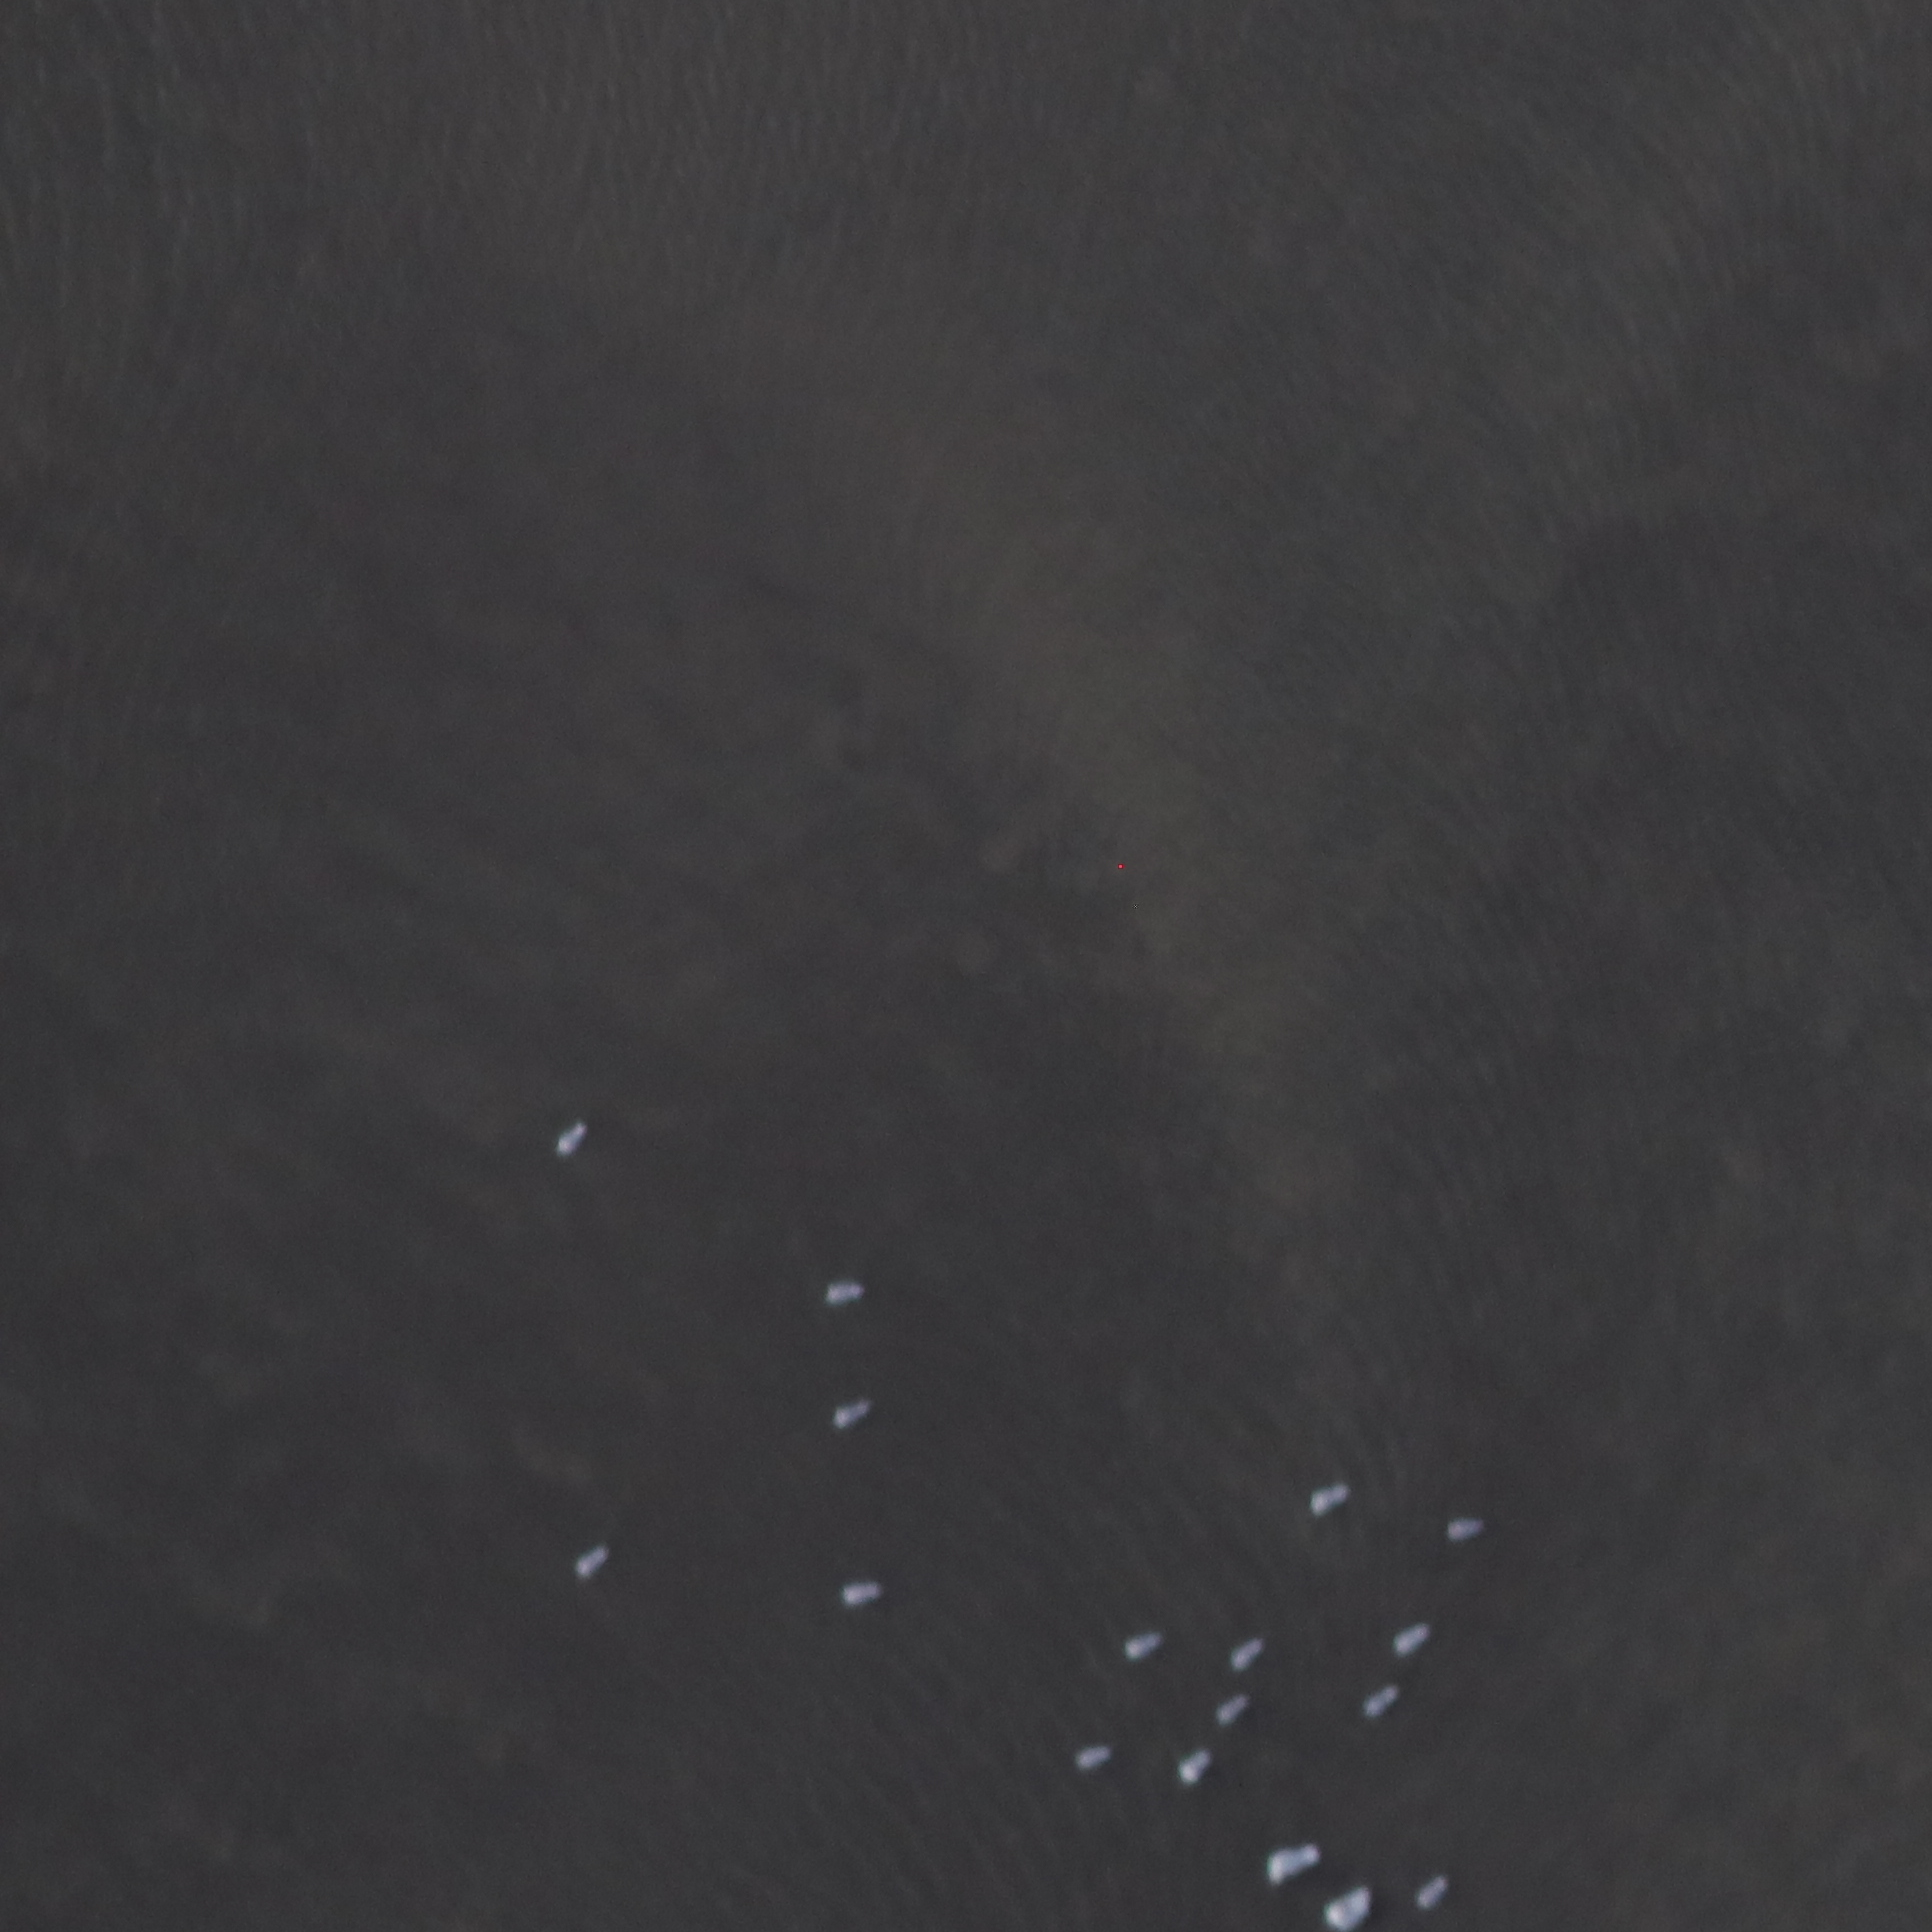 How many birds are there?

17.